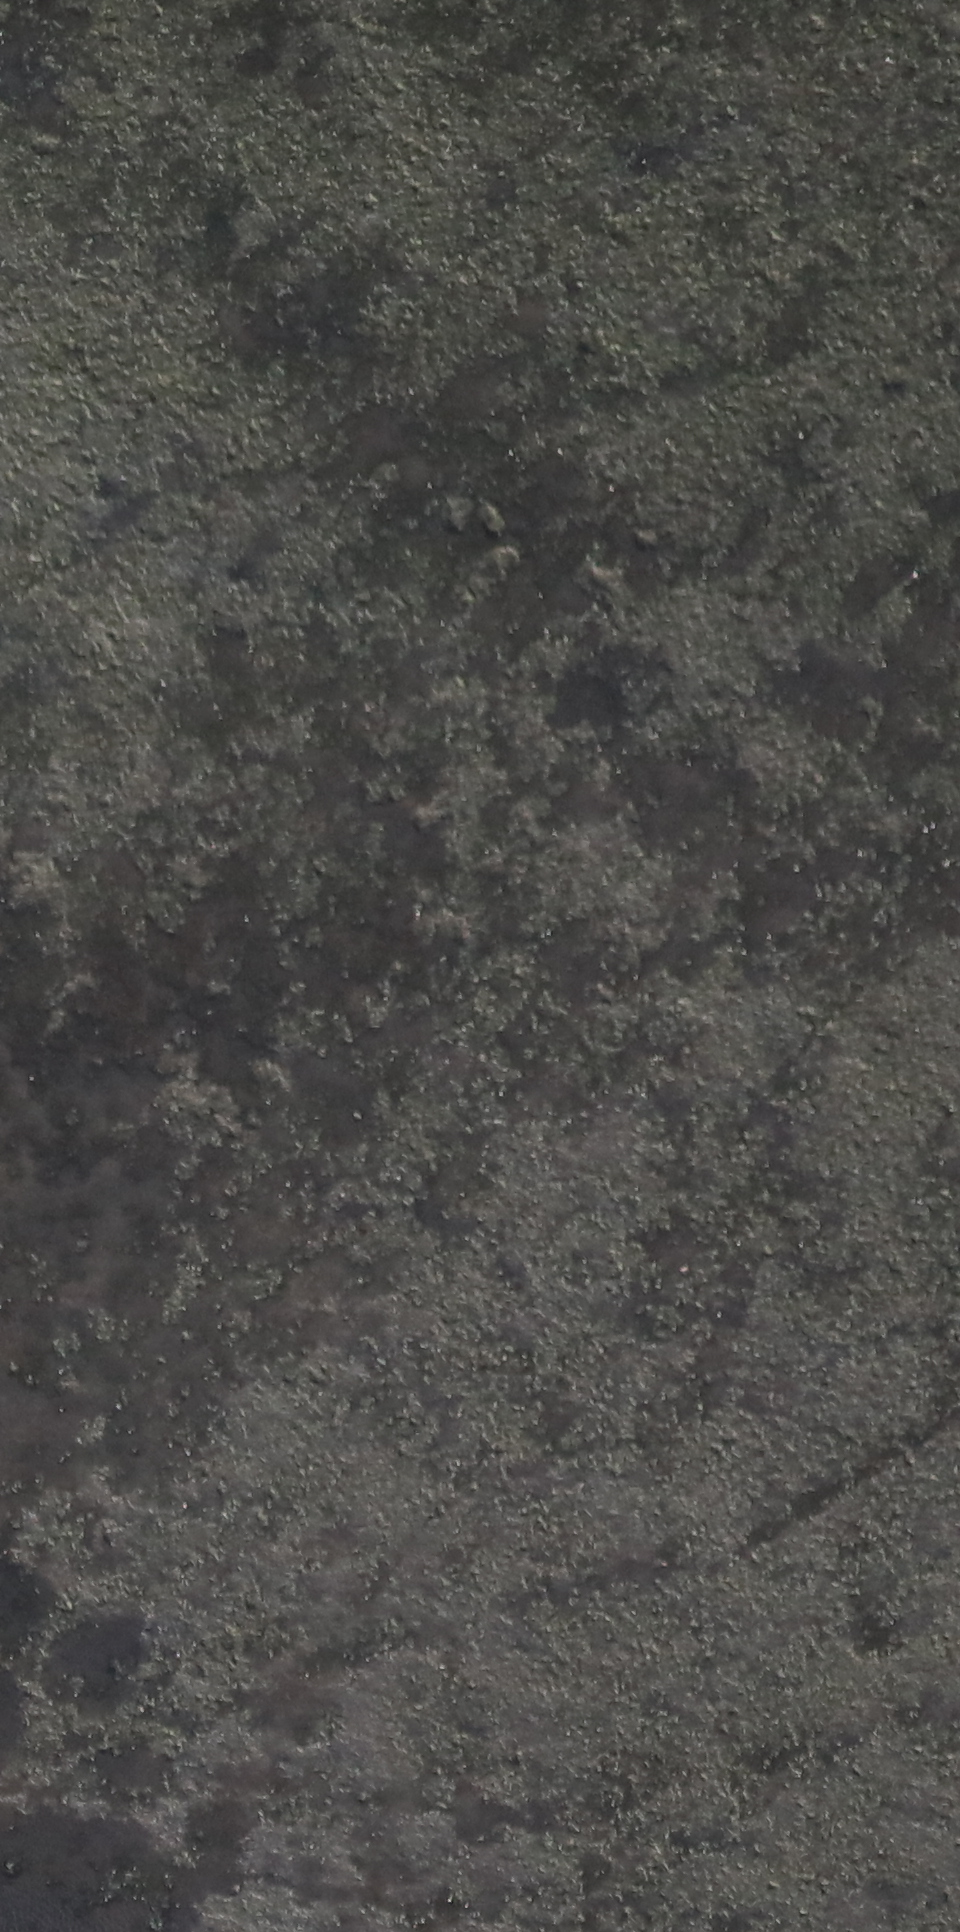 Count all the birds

0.